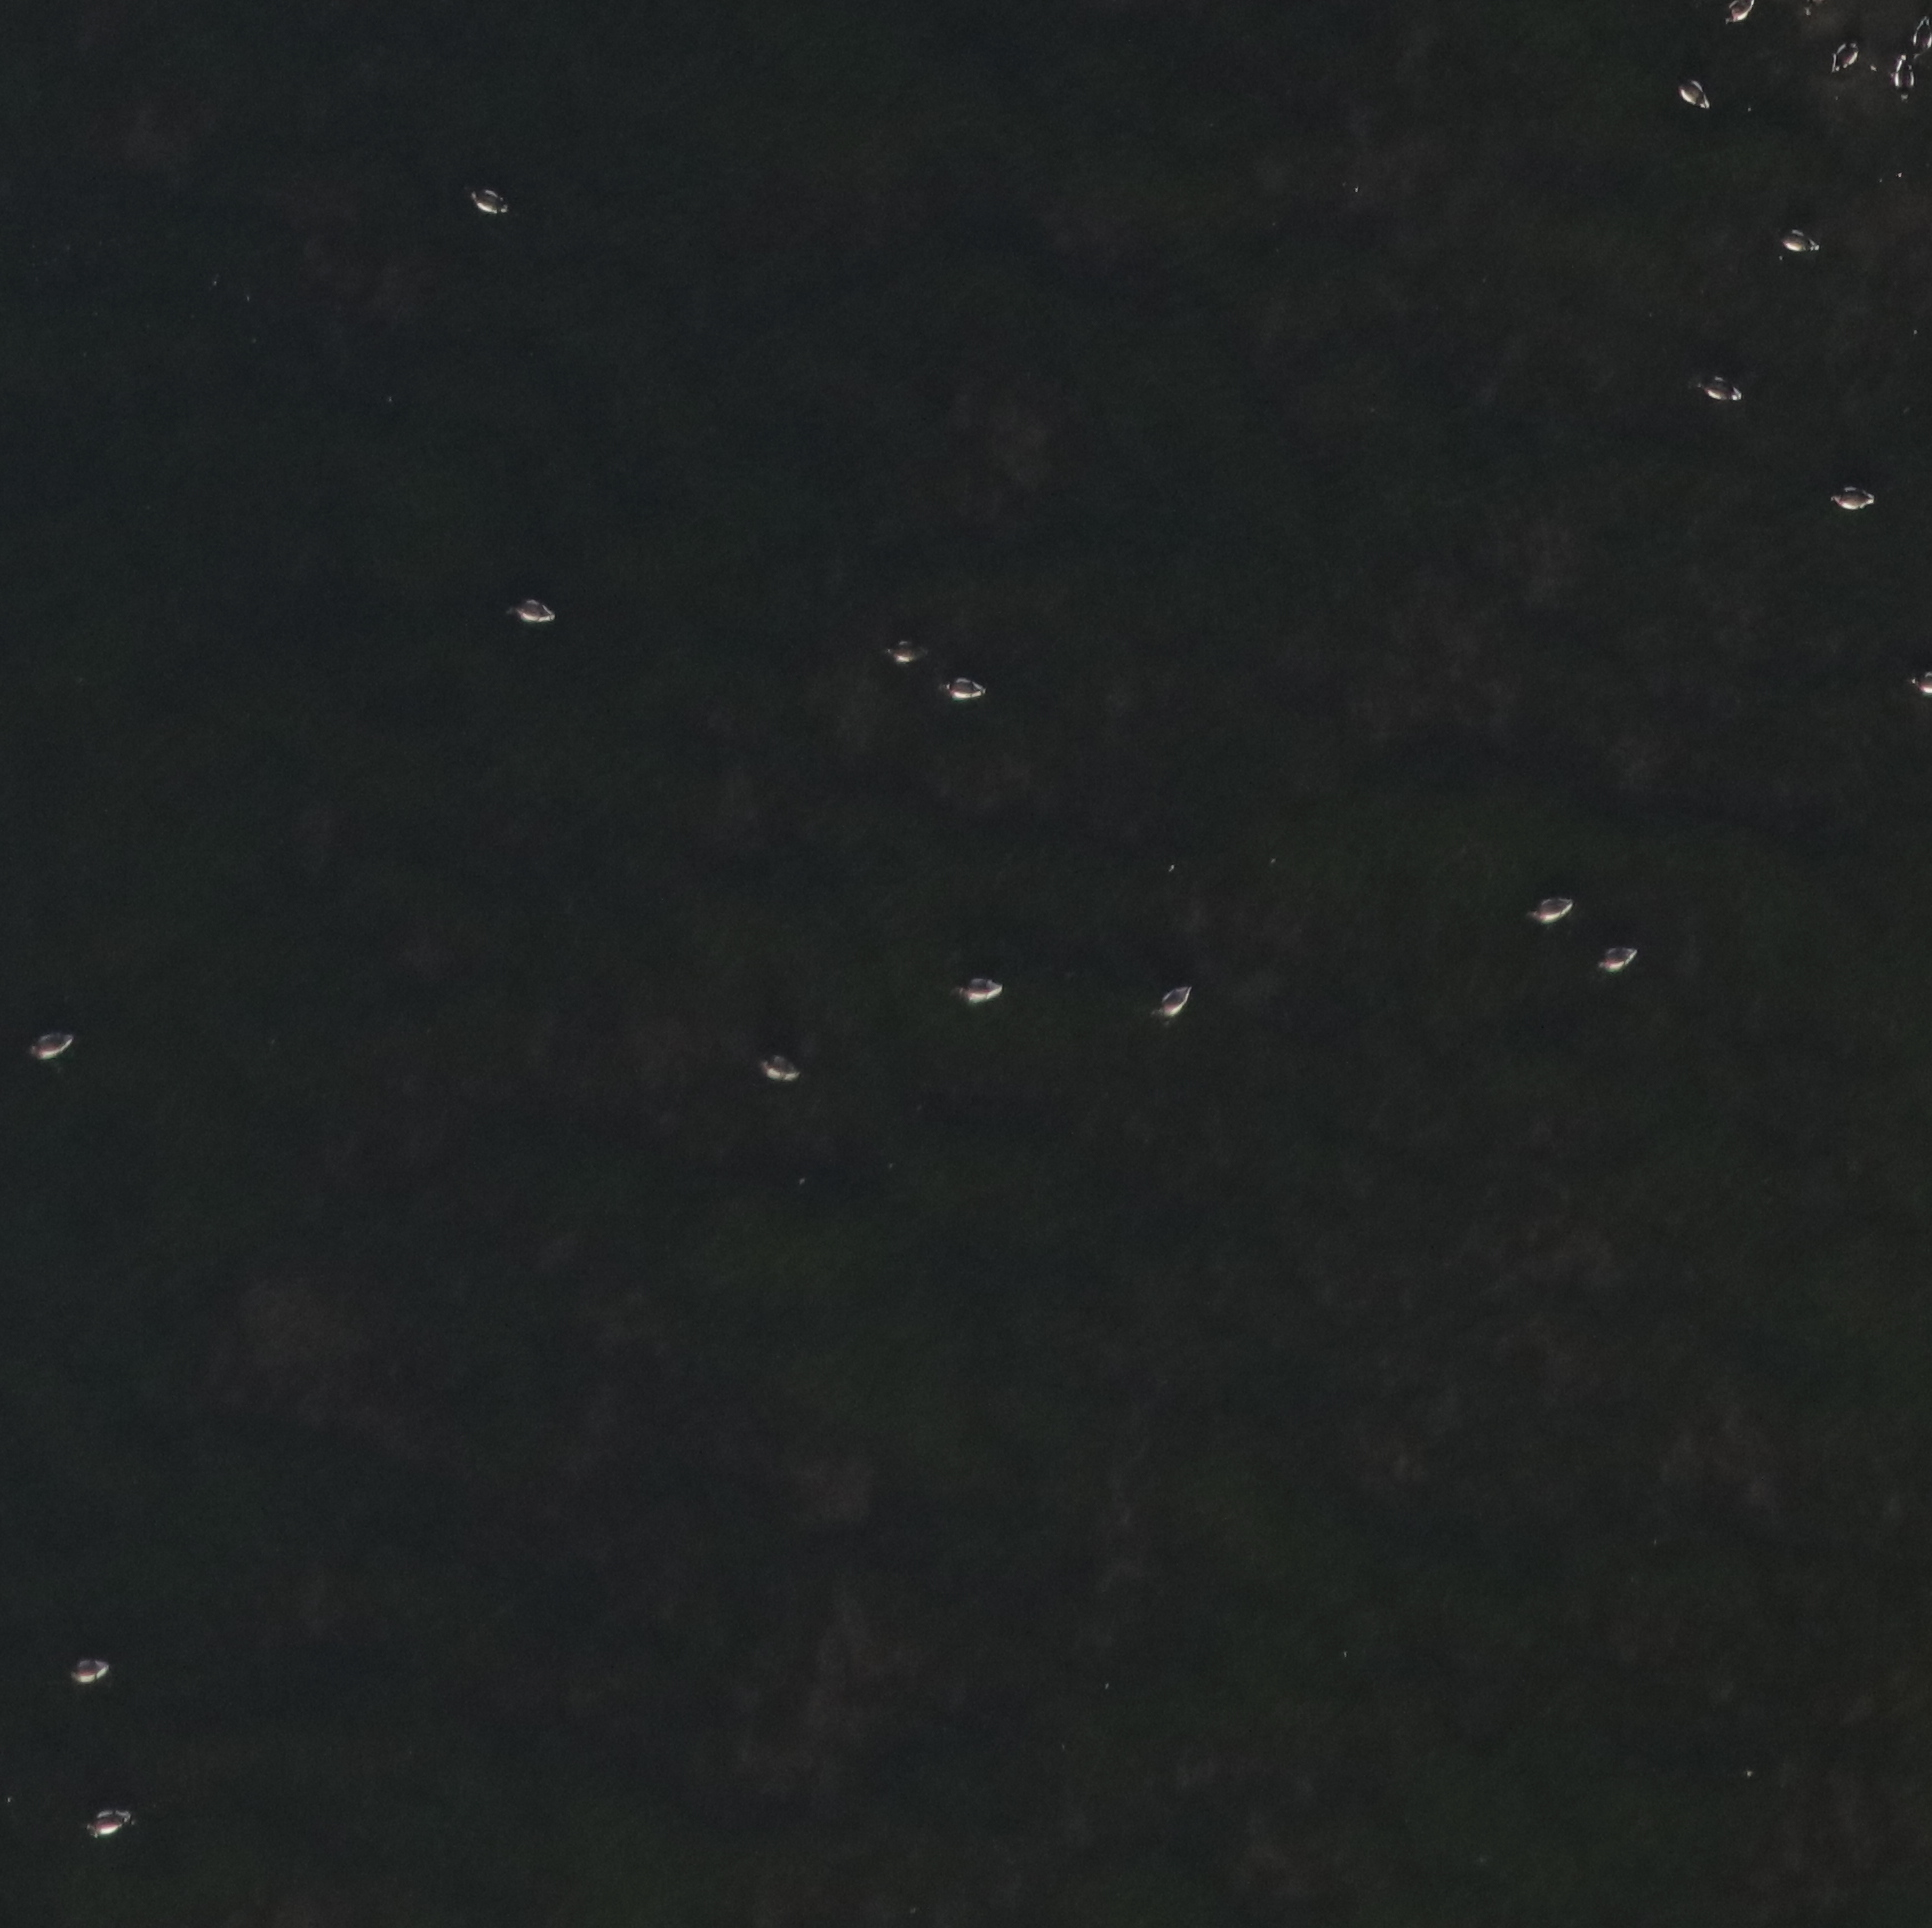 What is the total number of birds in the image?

21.